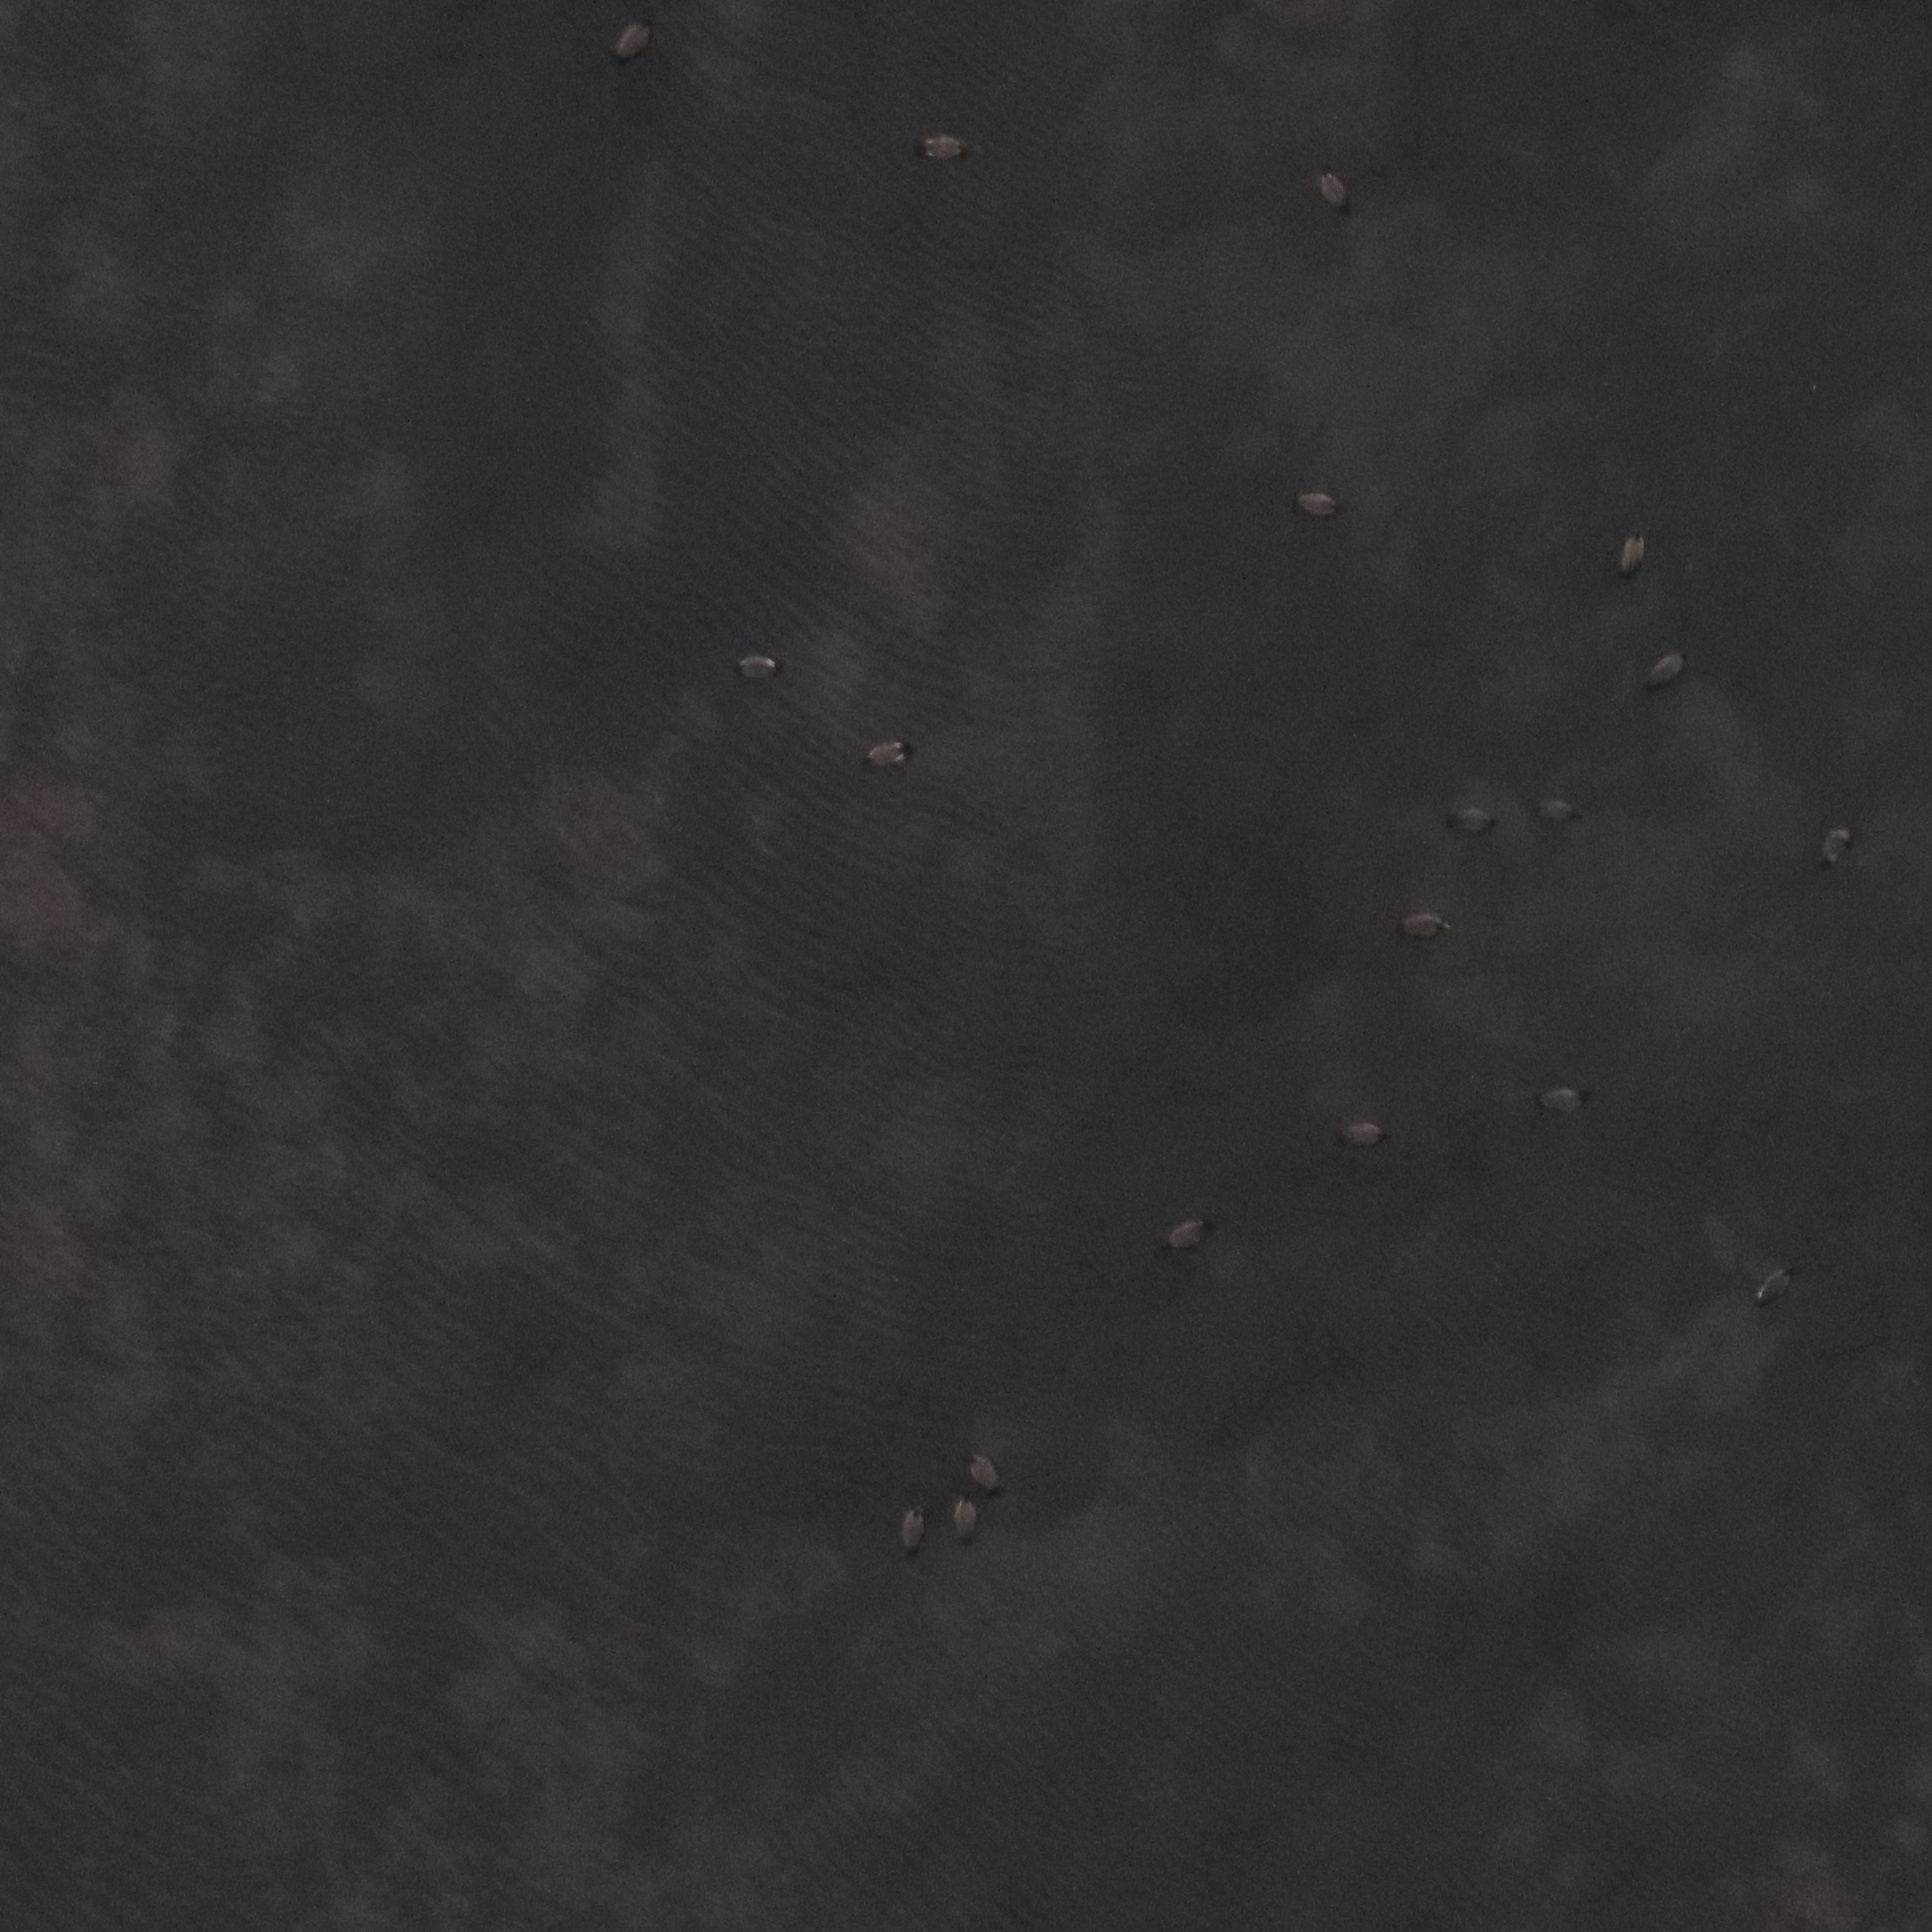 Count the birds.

19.